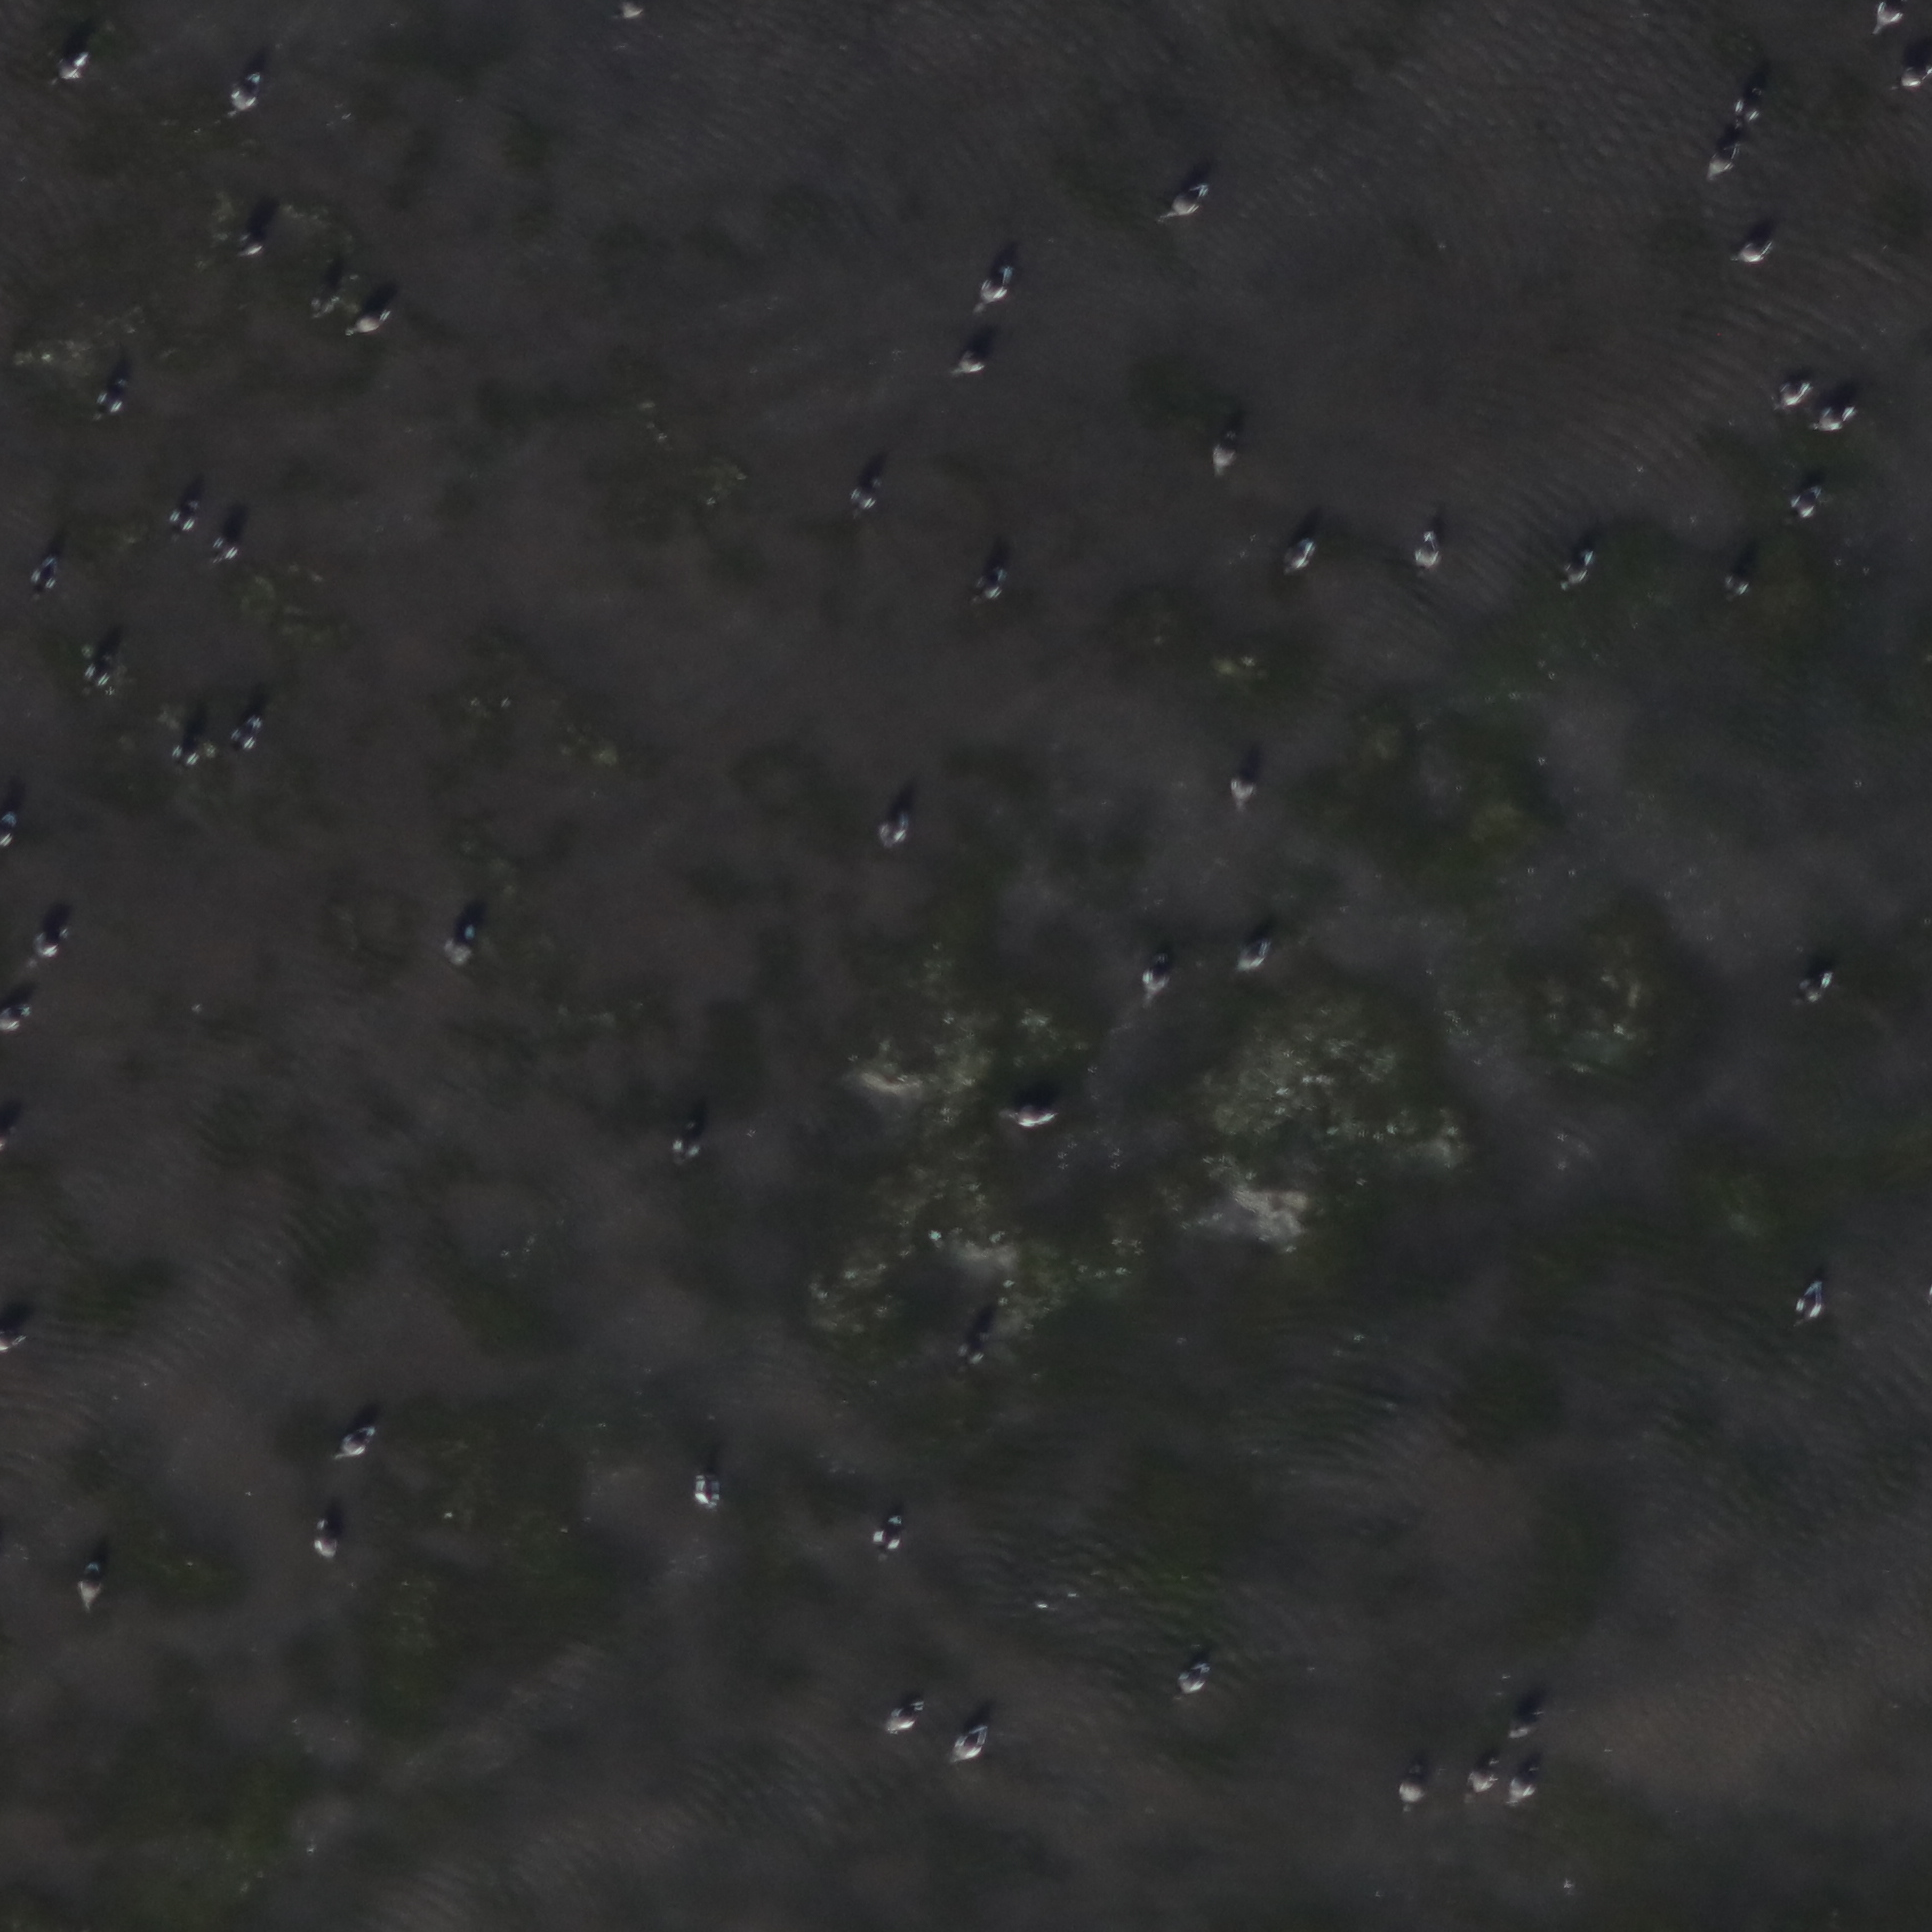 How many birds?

57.